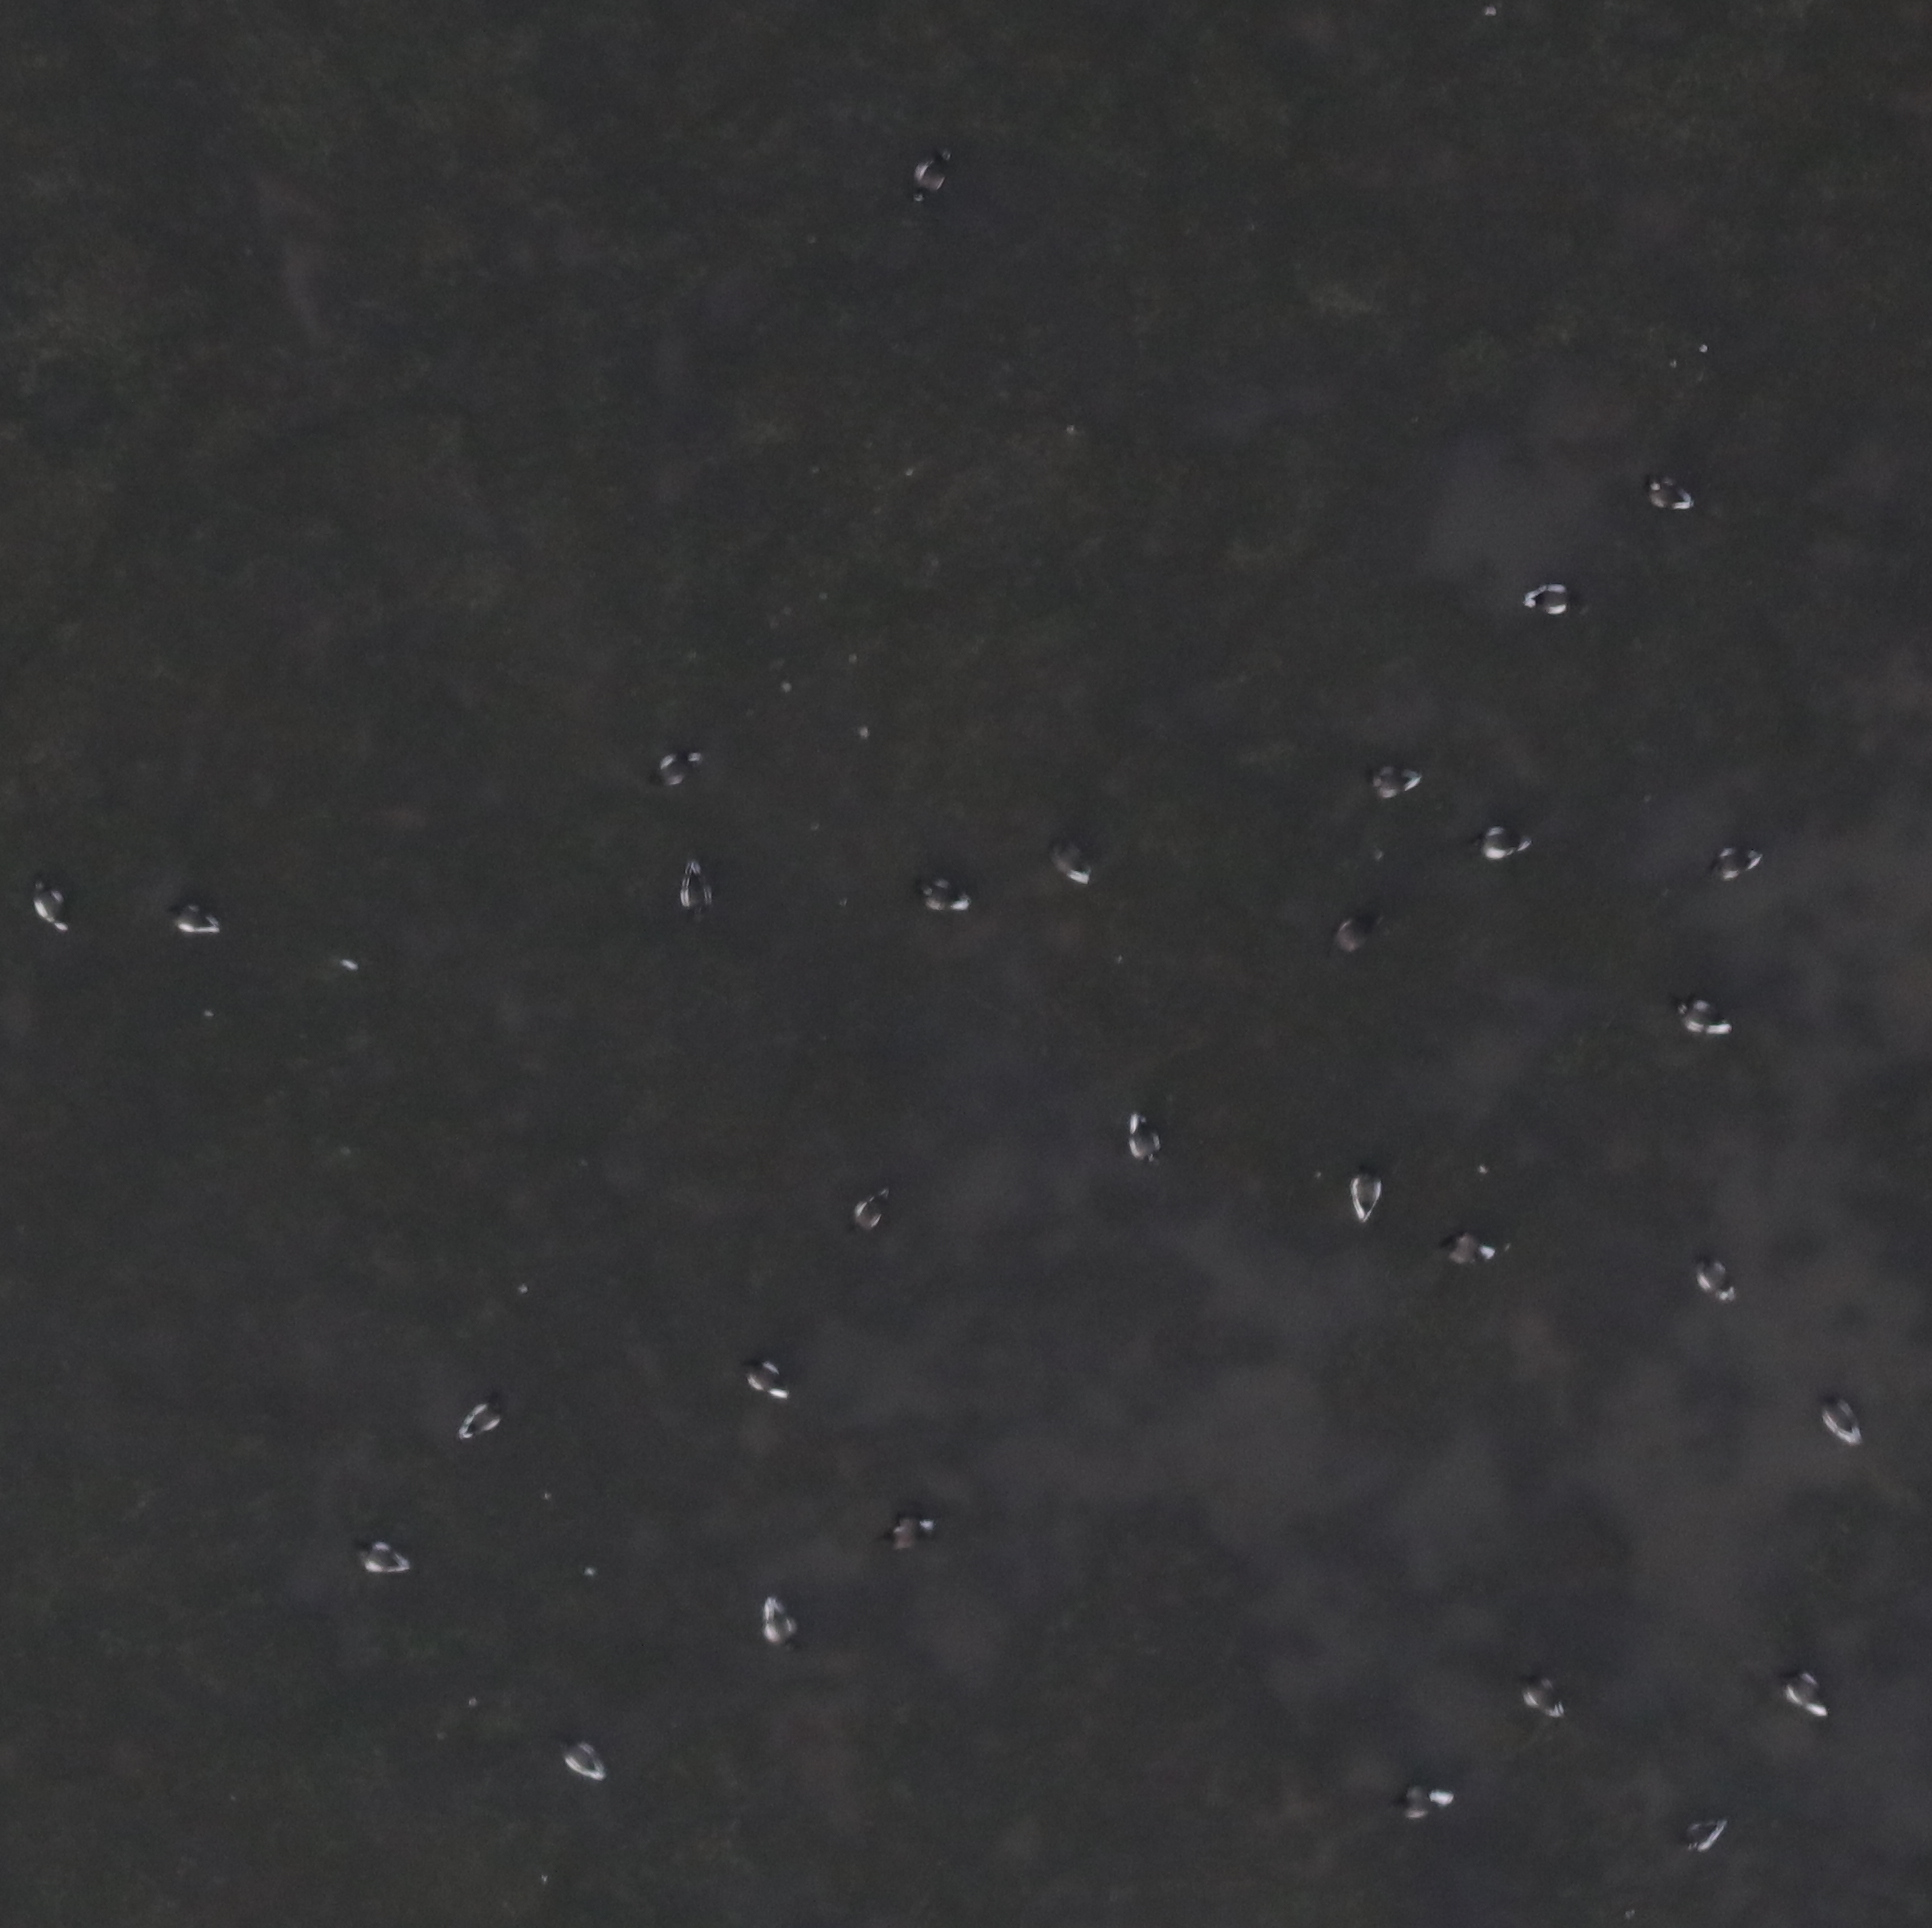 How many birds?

30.